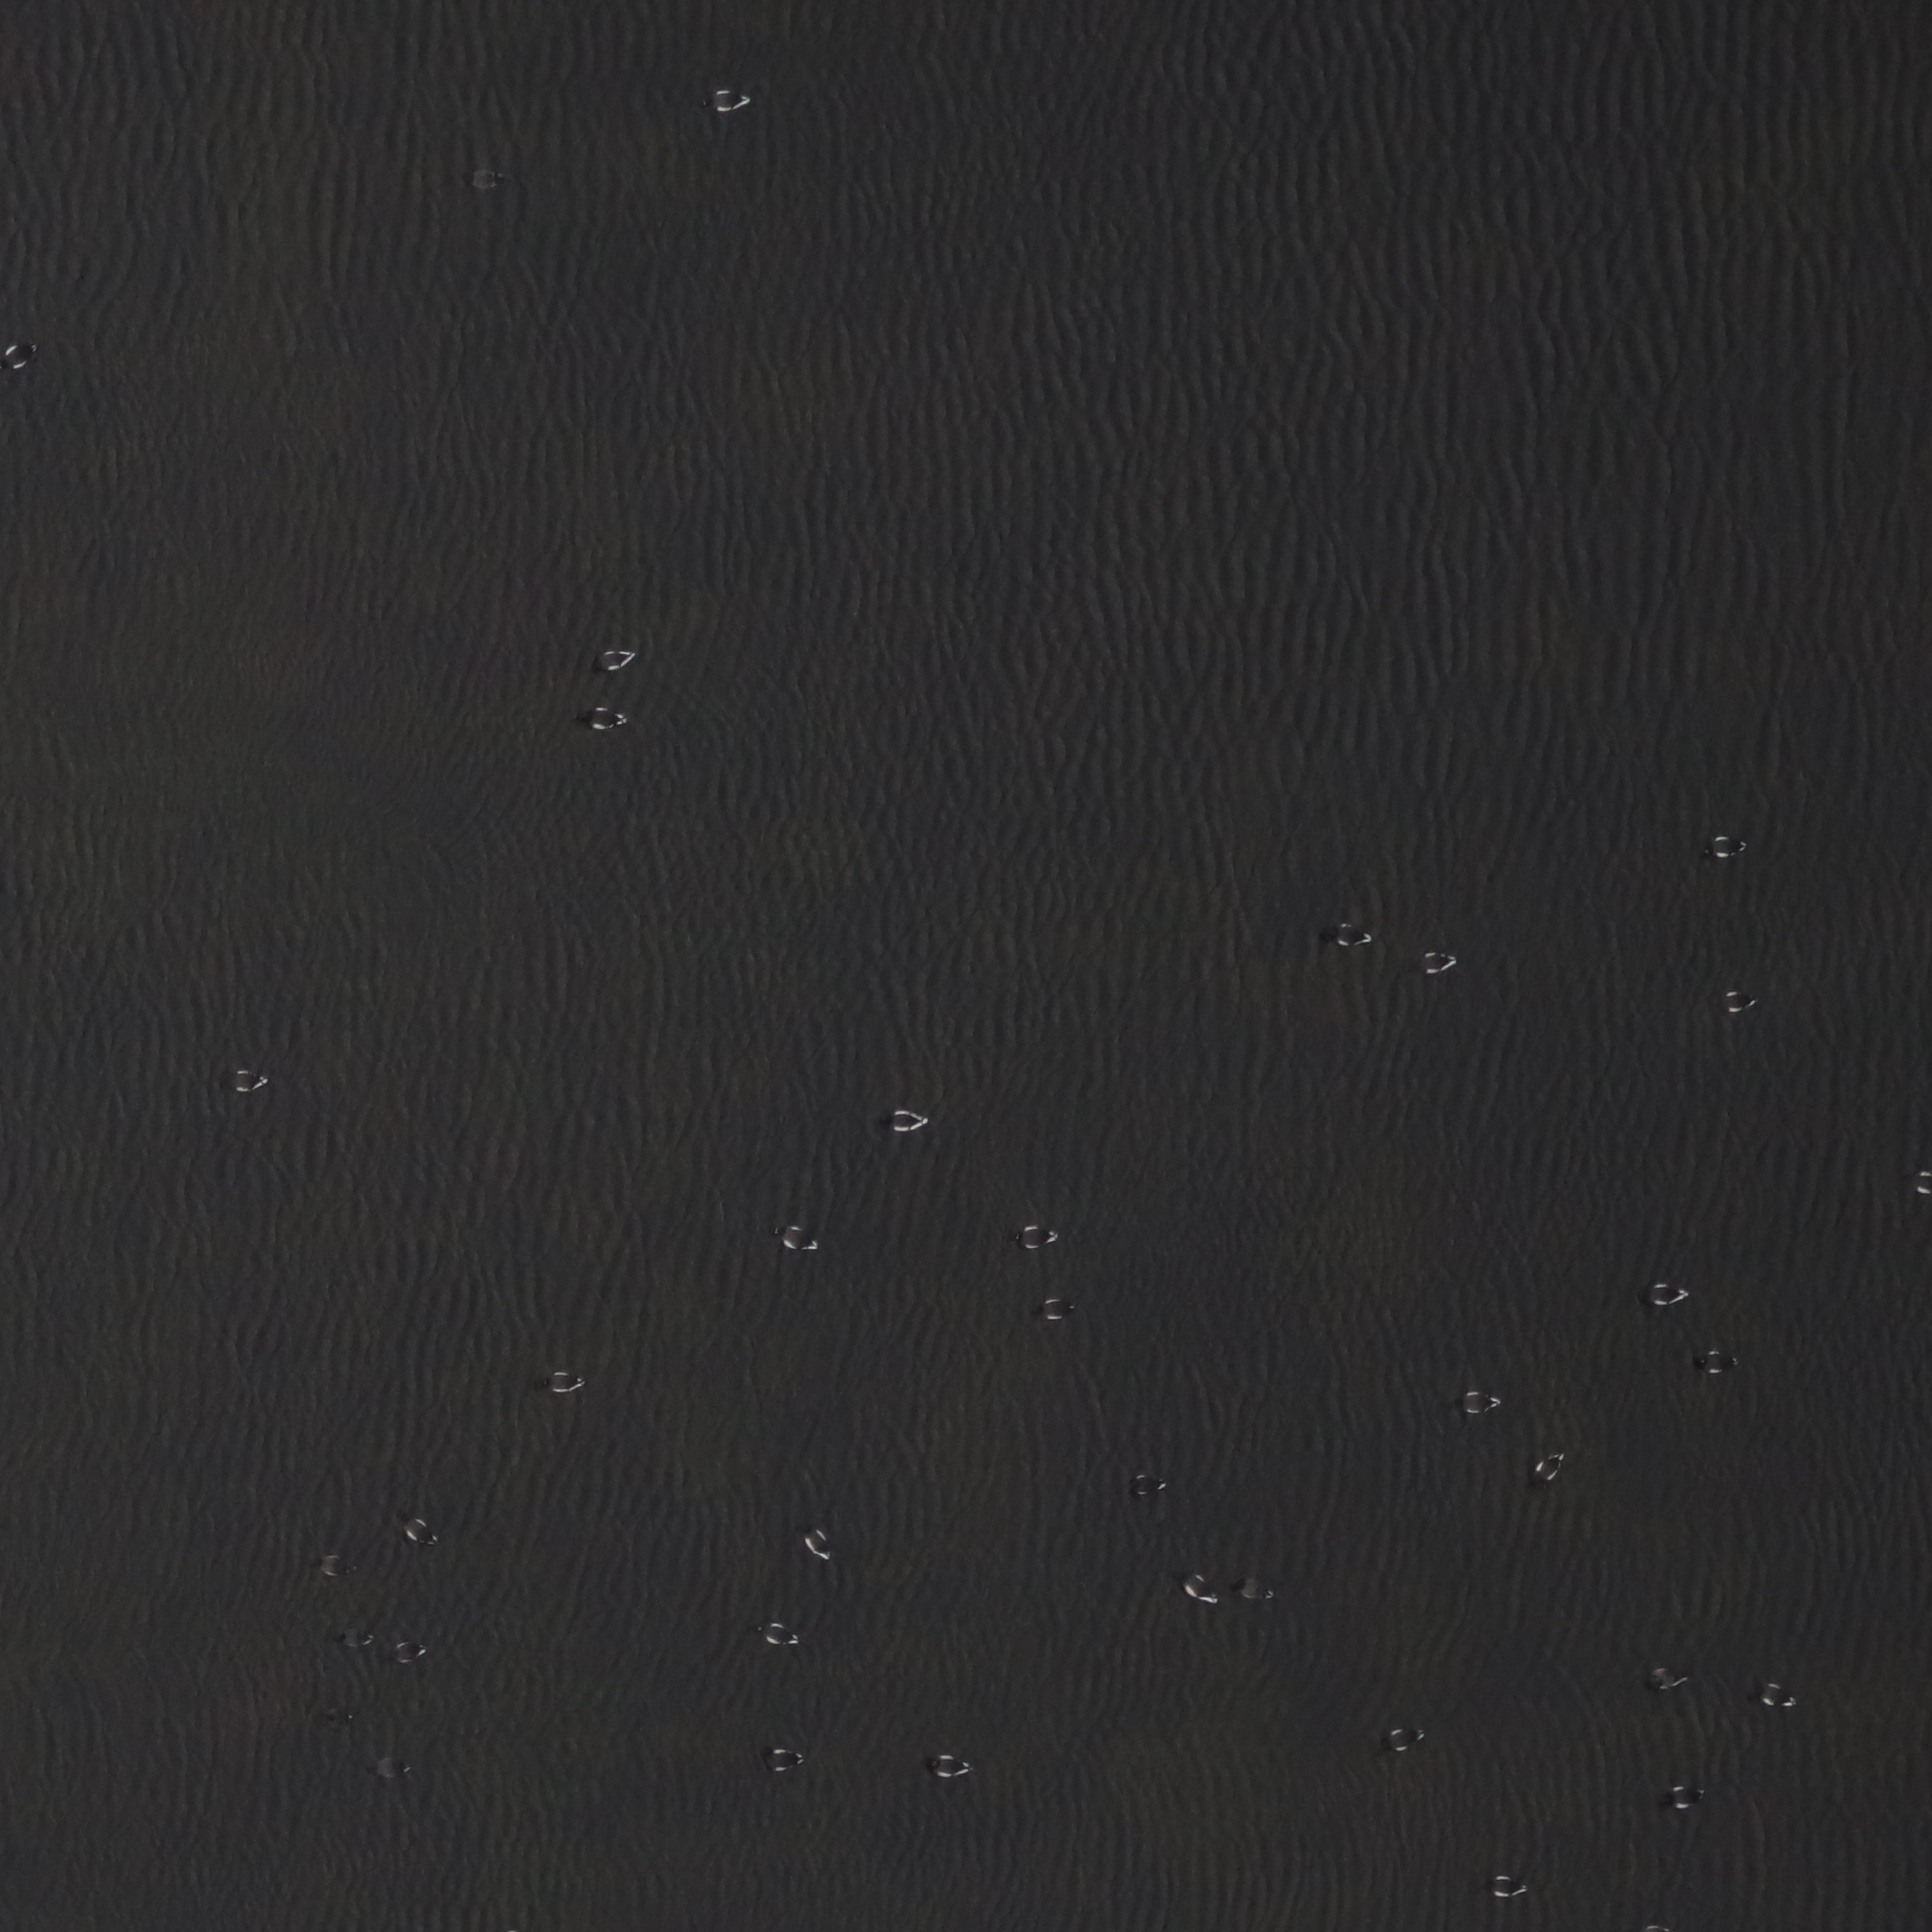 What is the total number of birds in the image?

38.